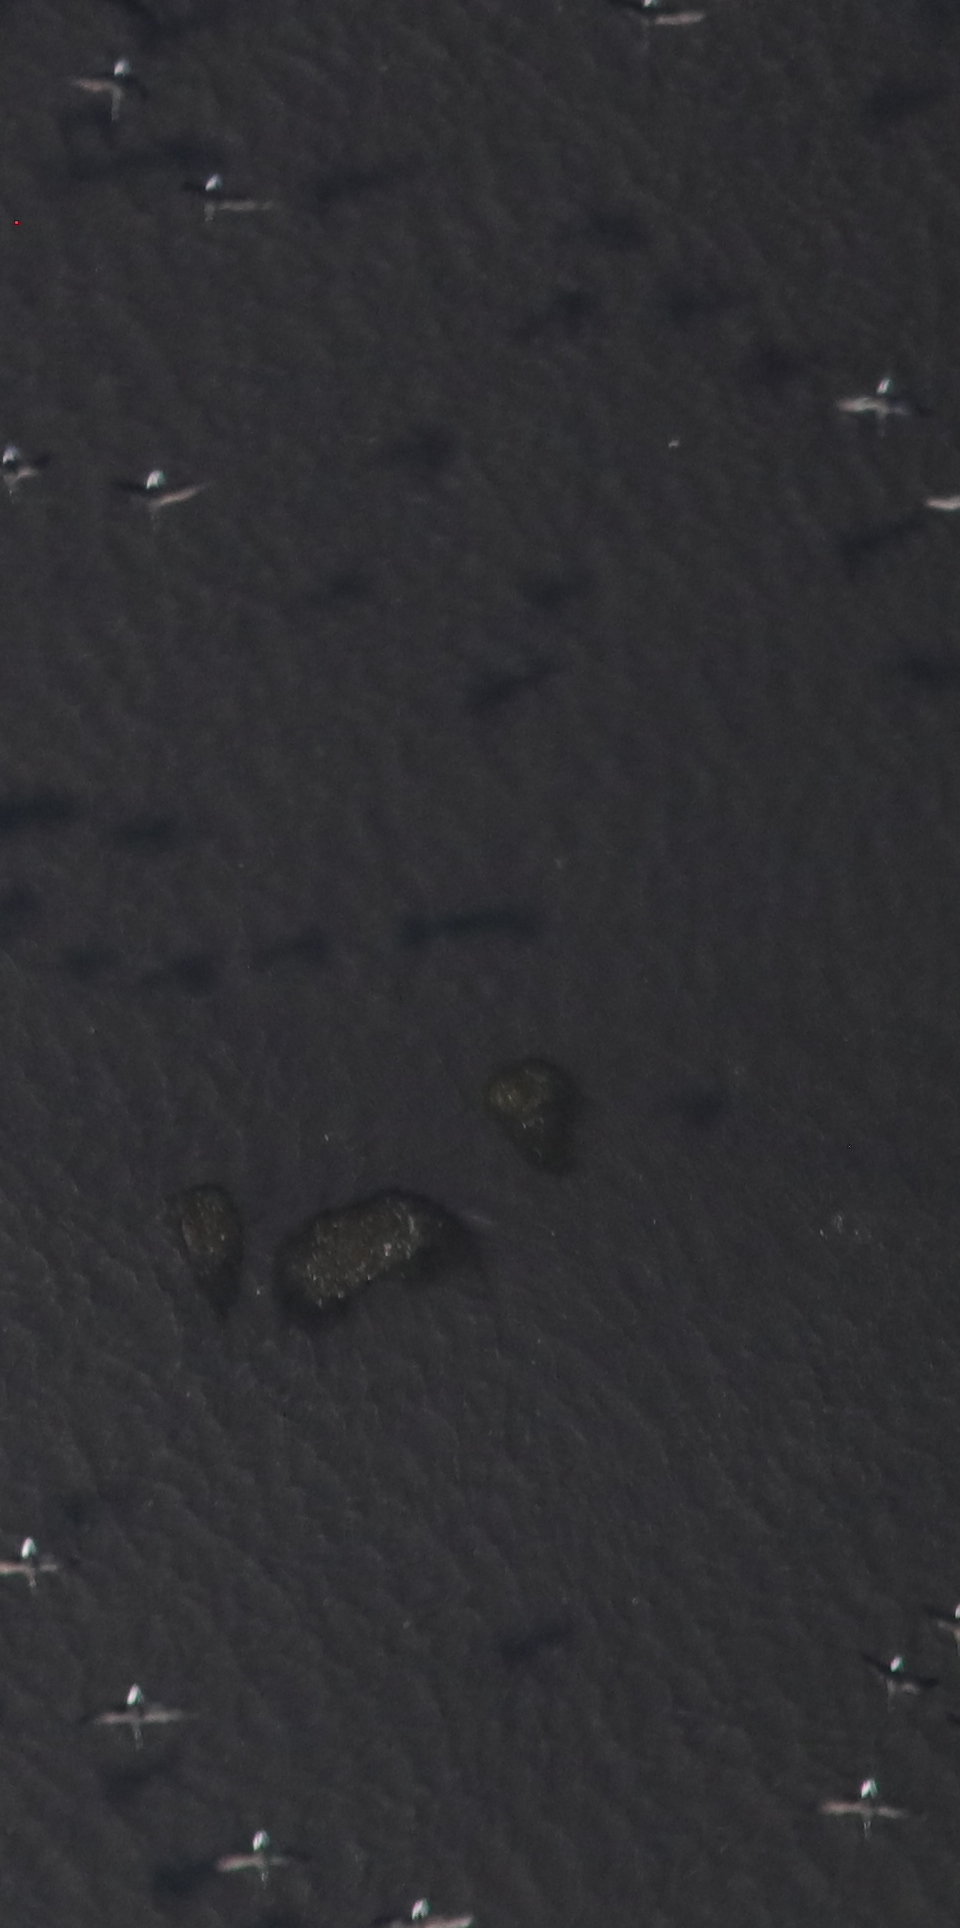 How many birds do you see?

13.